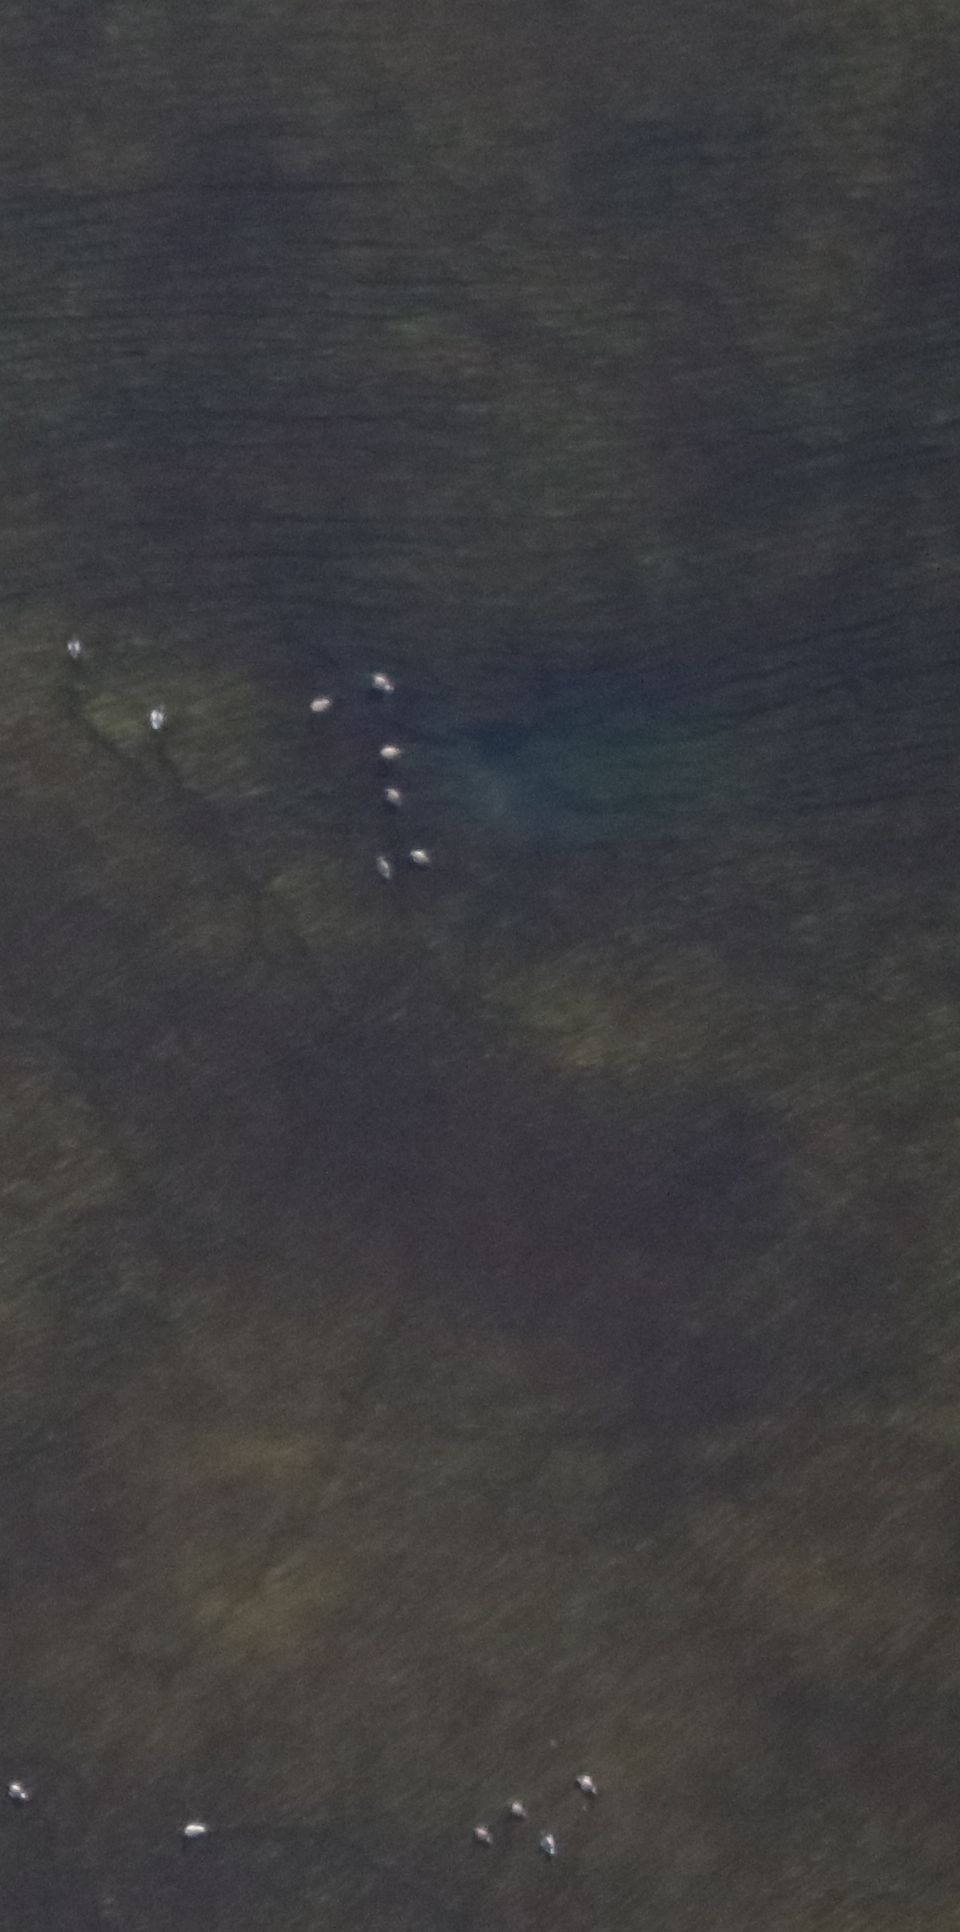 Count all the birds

14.